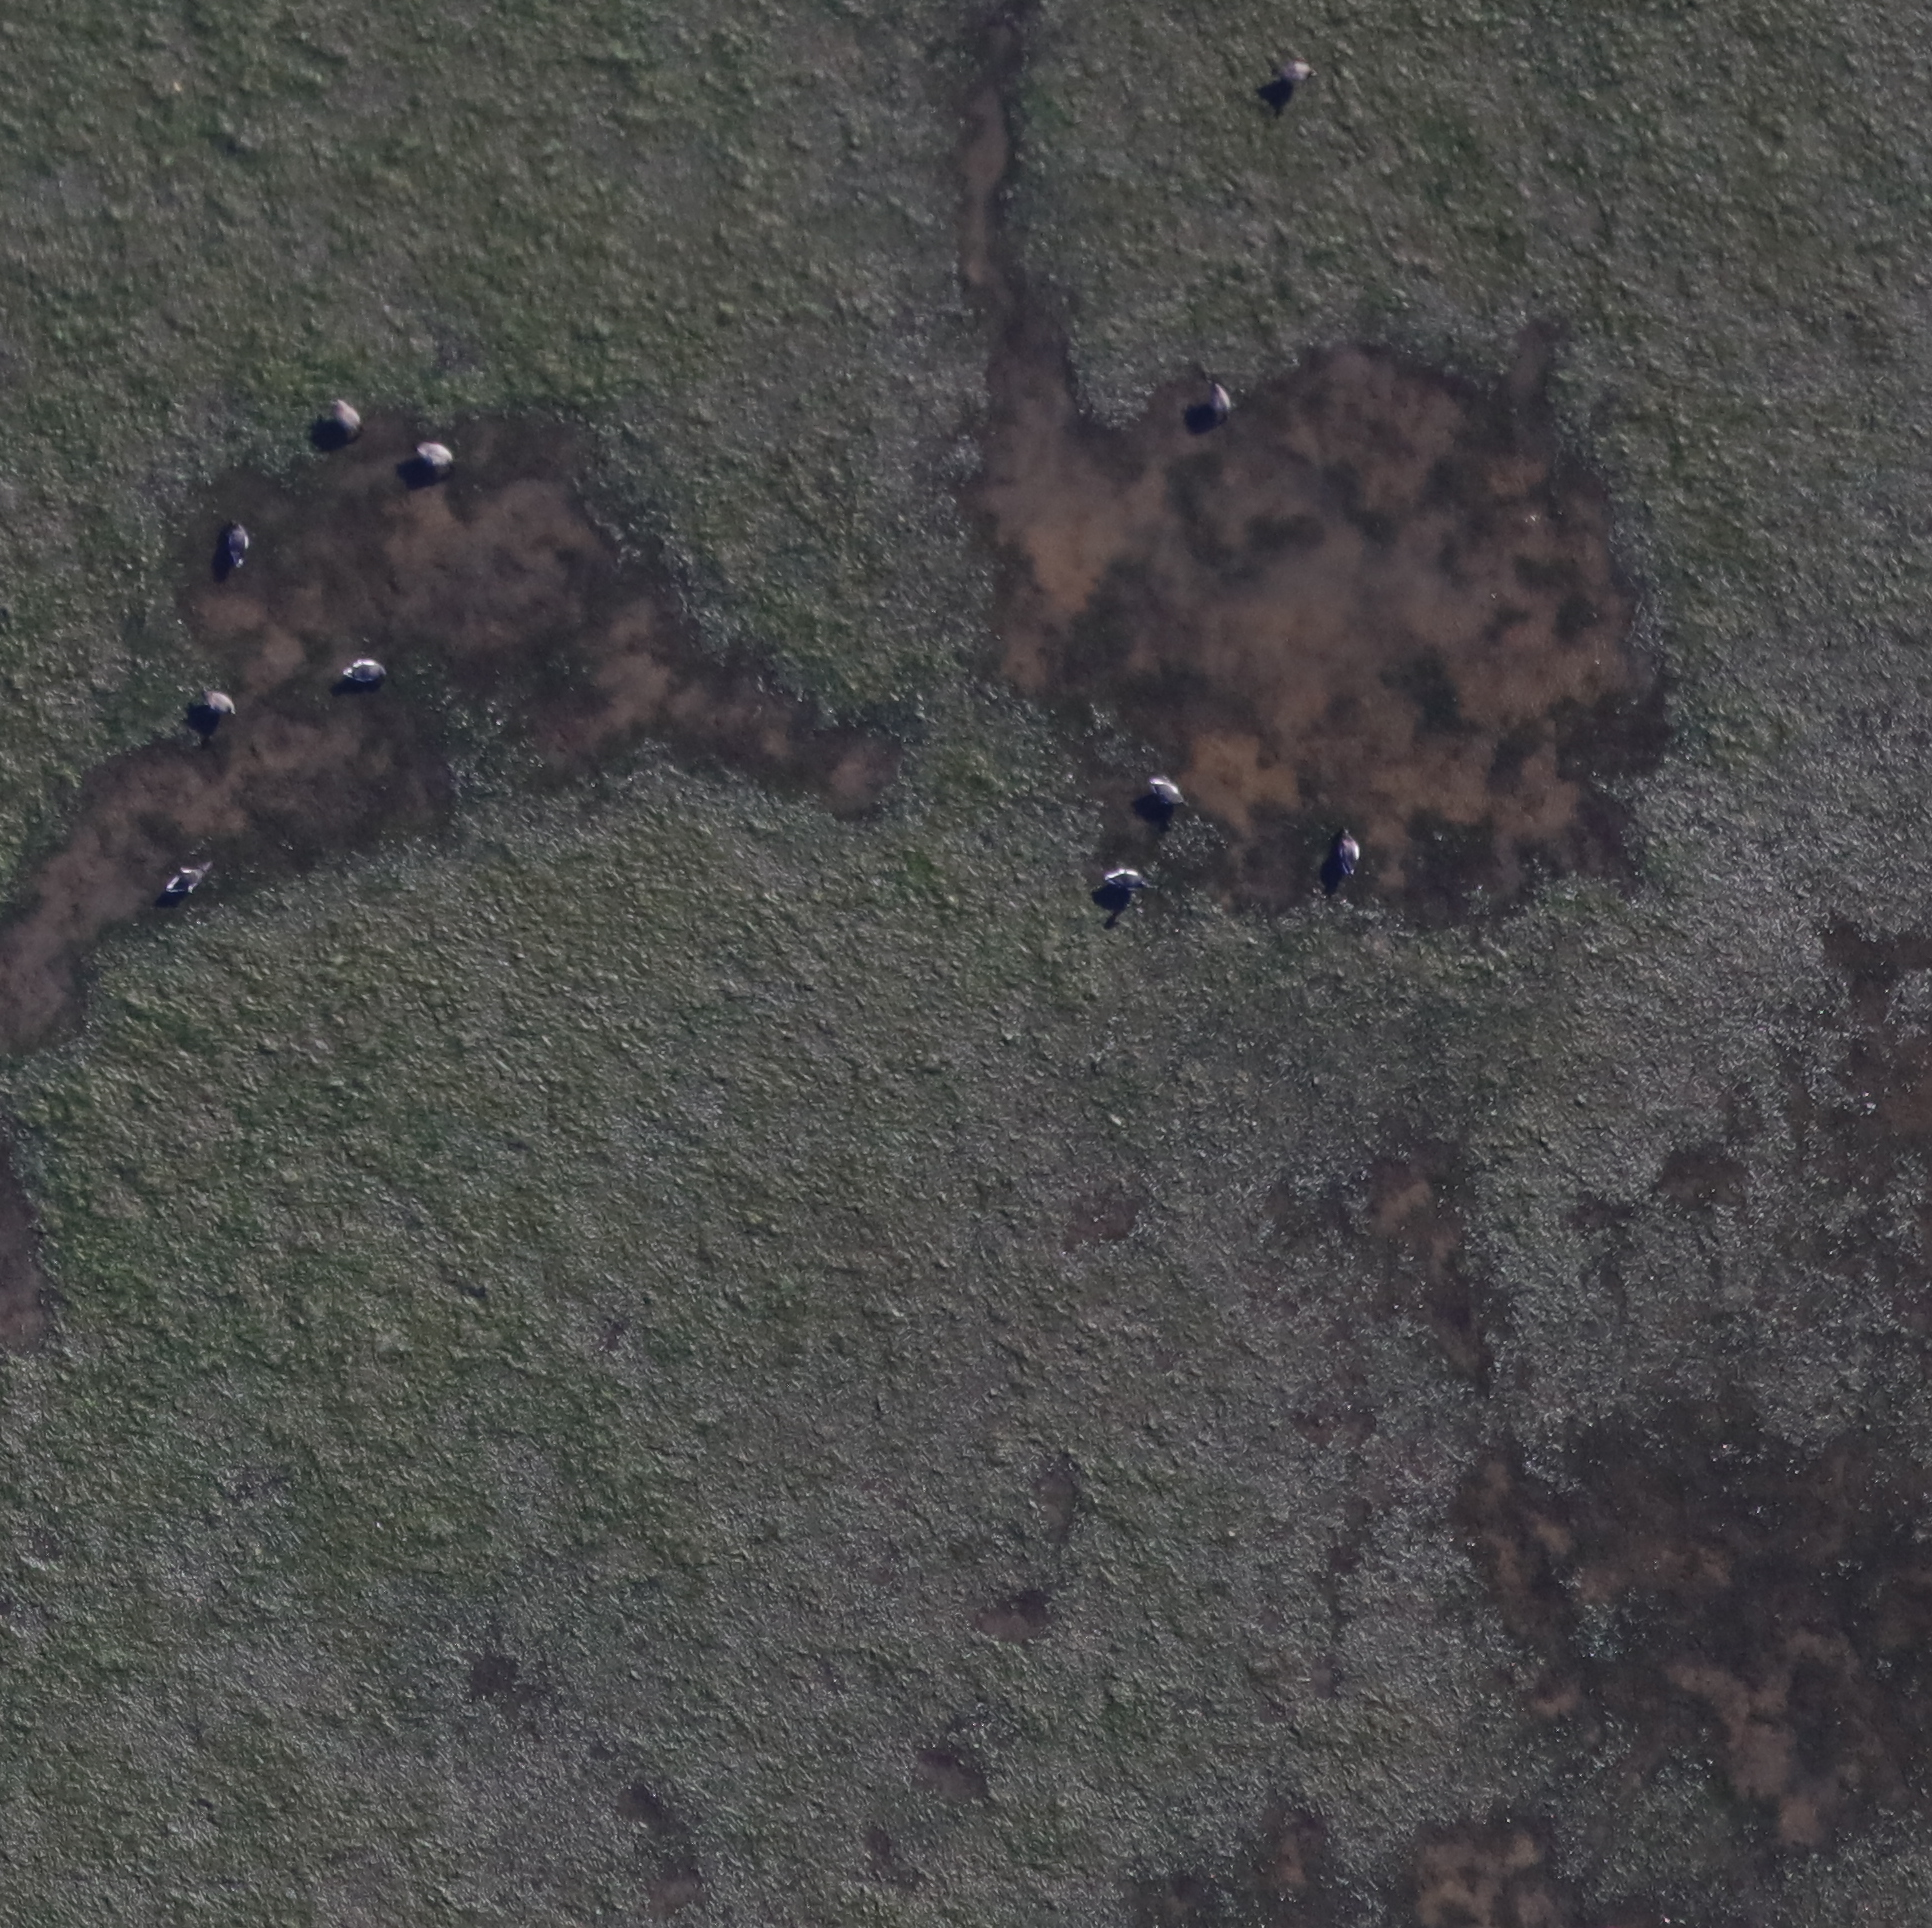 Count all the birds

11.